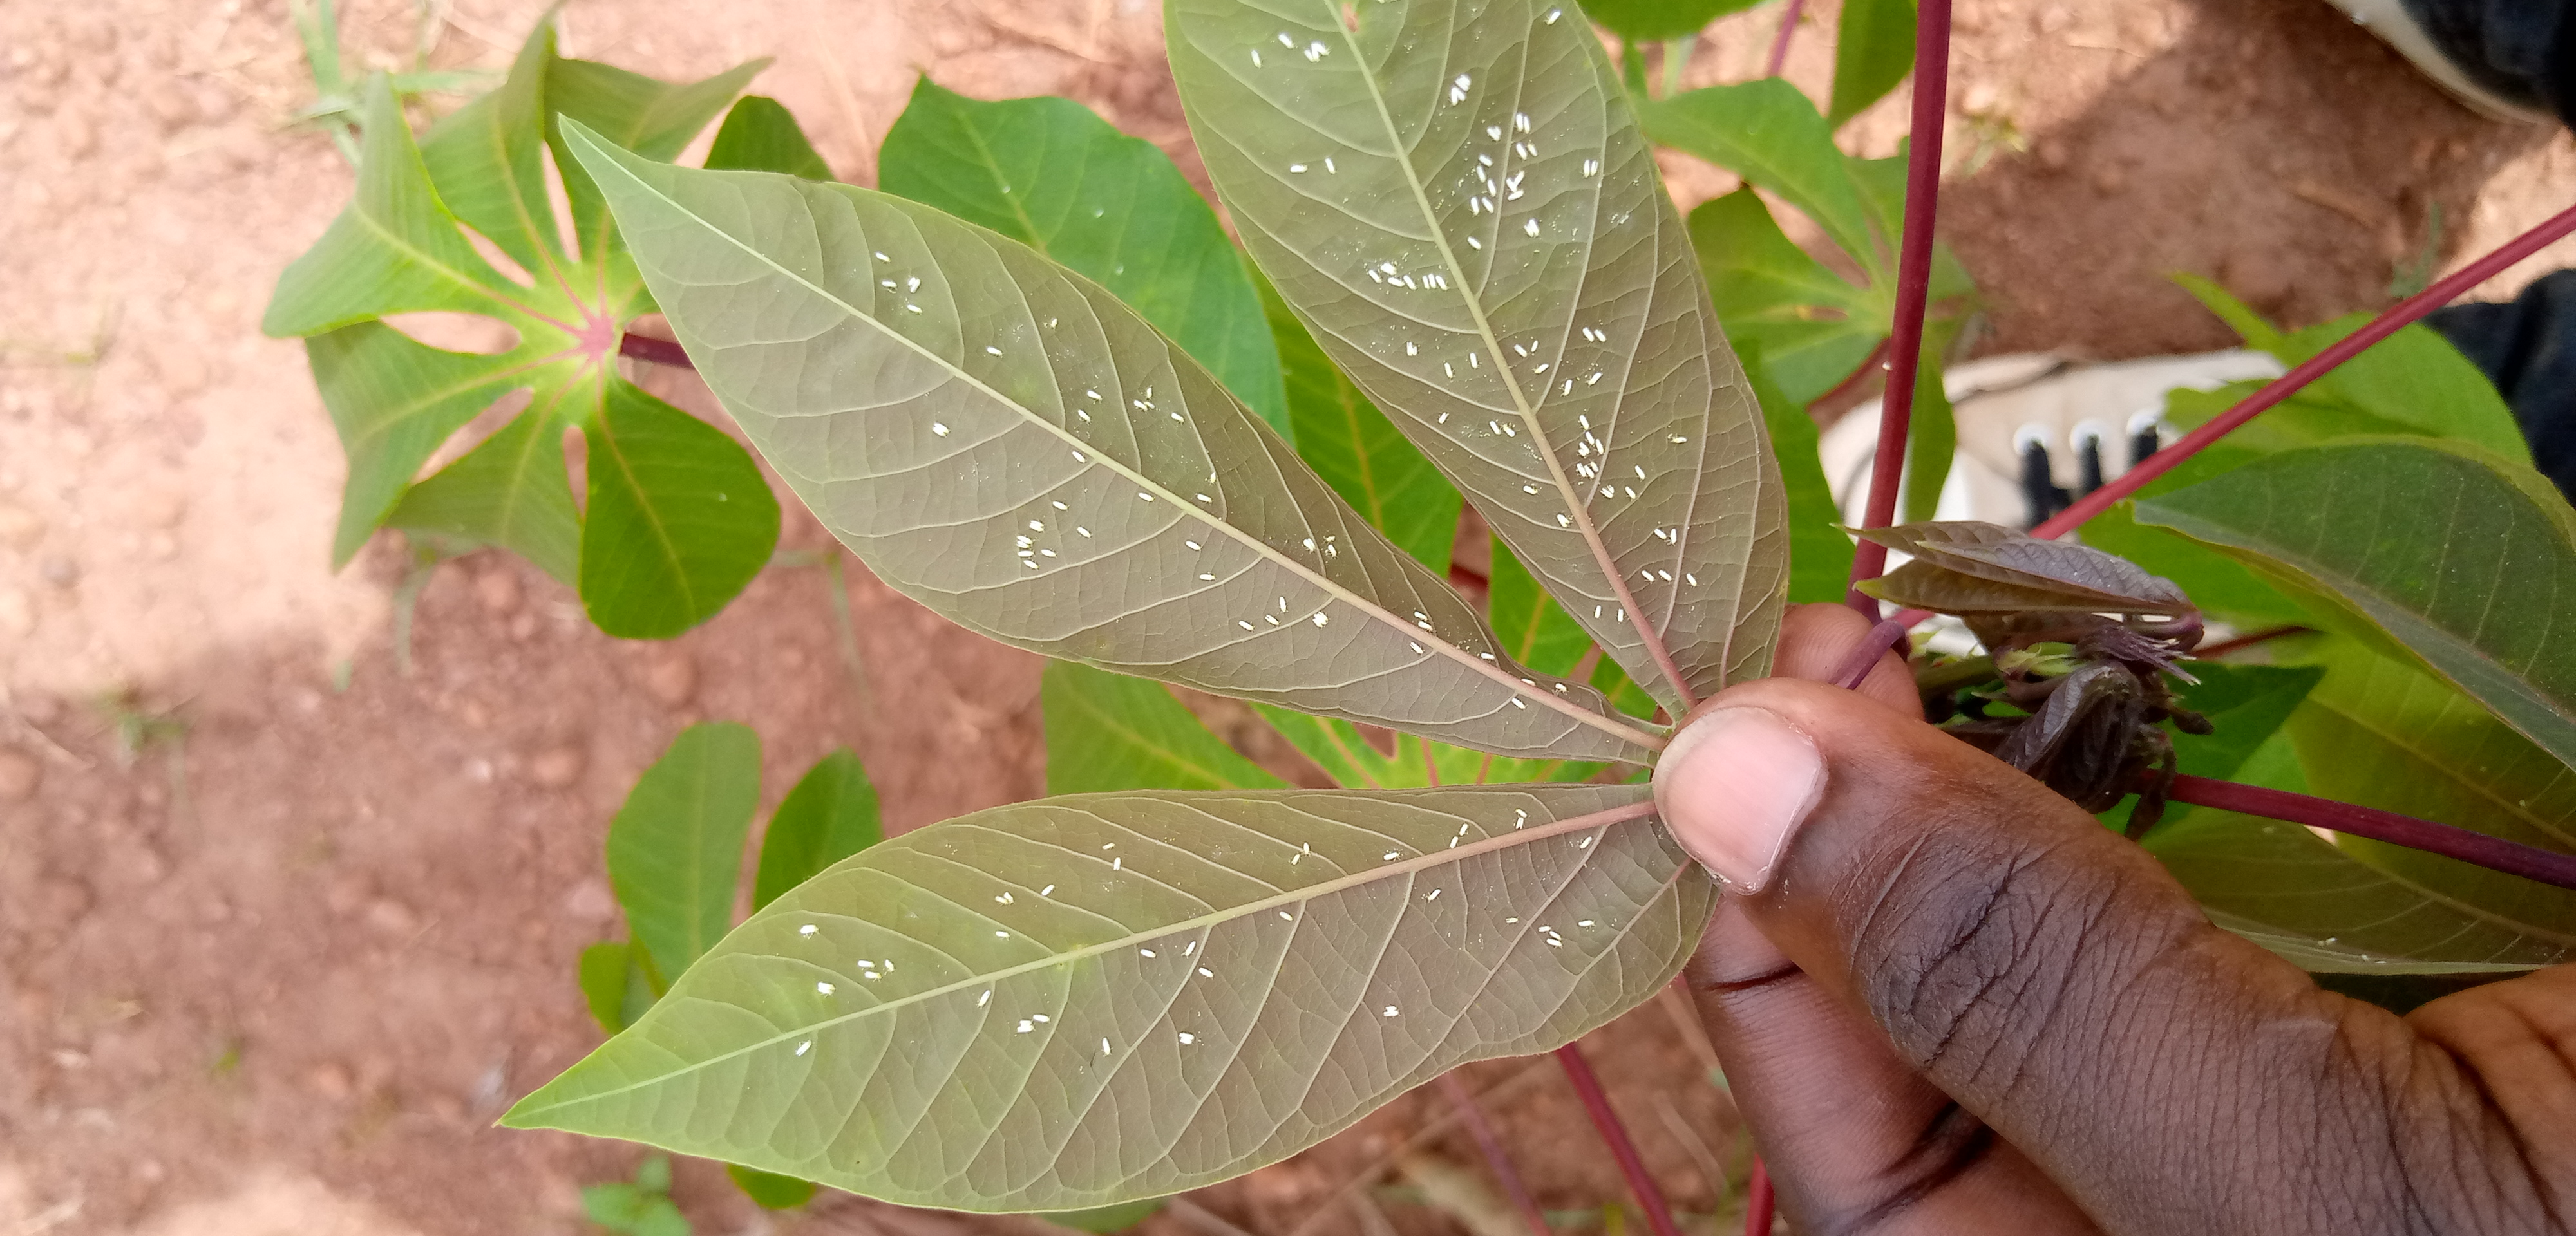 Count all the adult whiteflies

162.